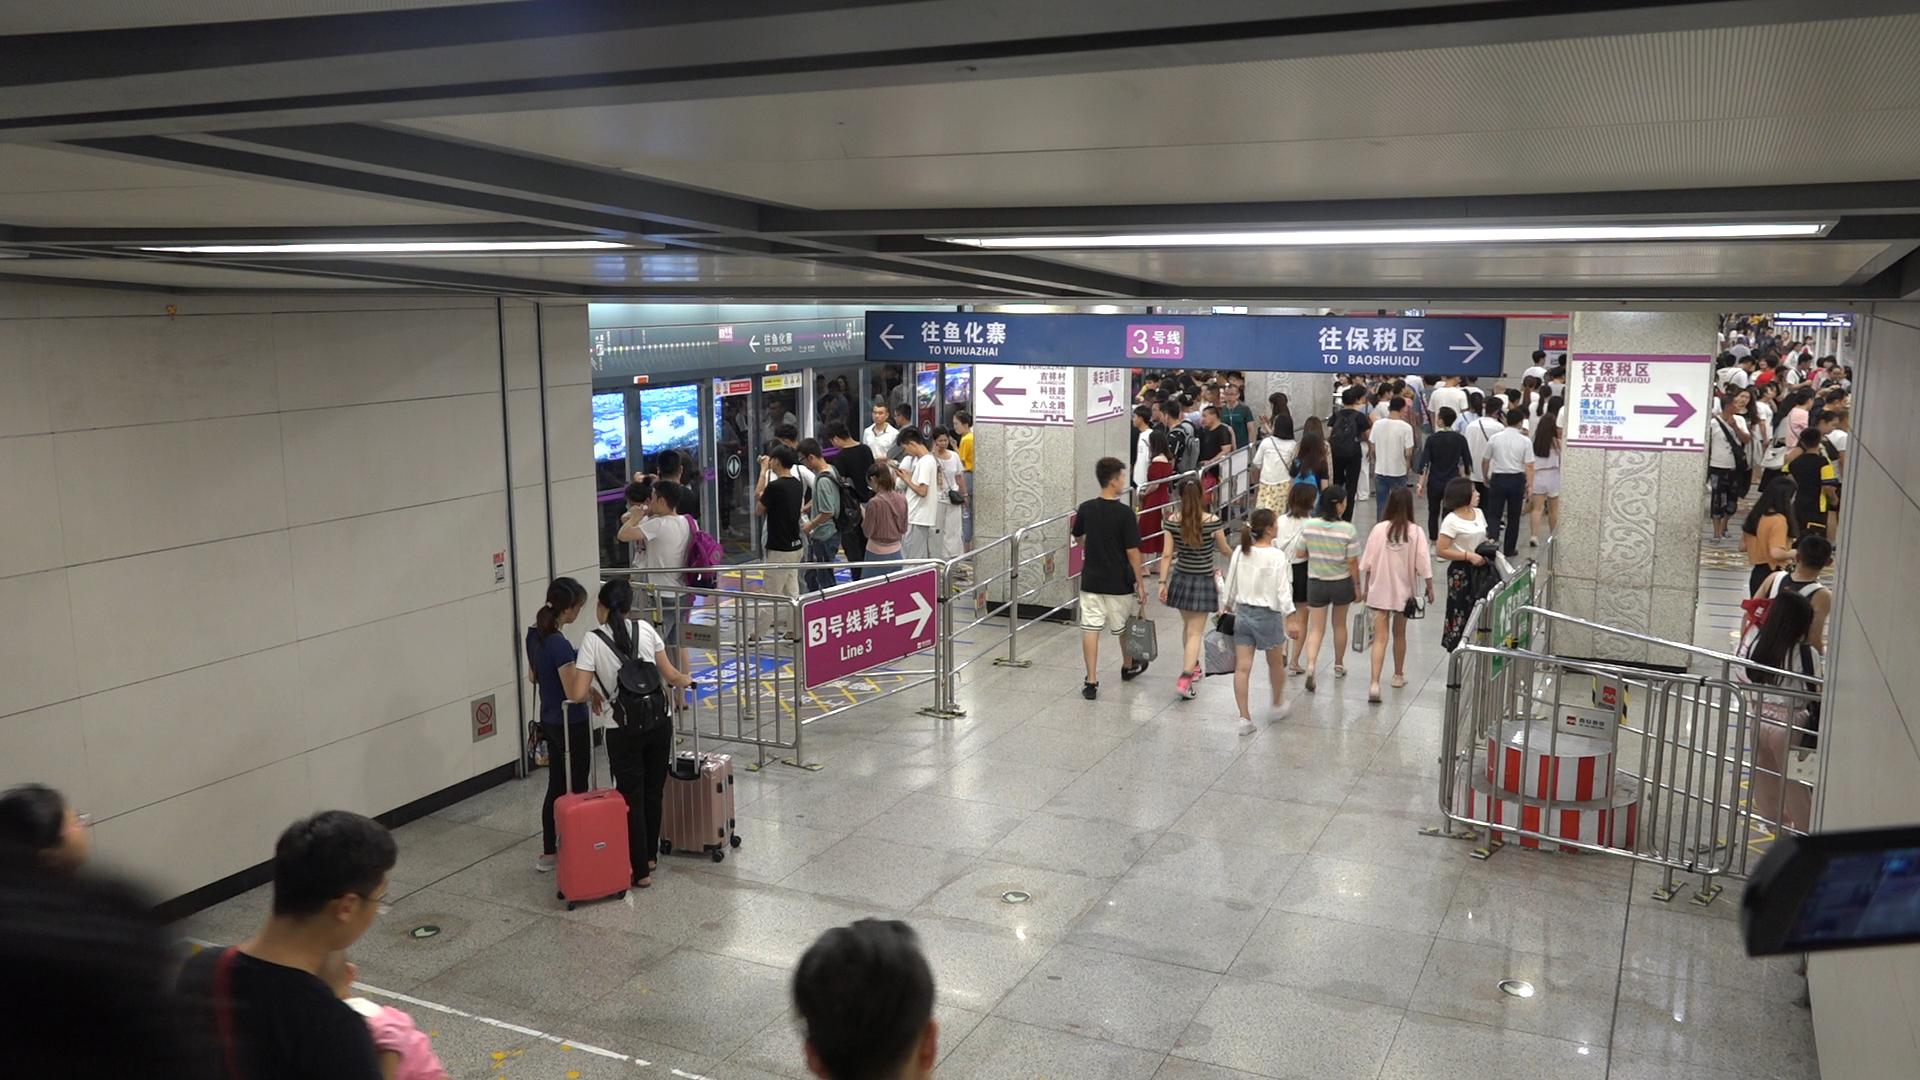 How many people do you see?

128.